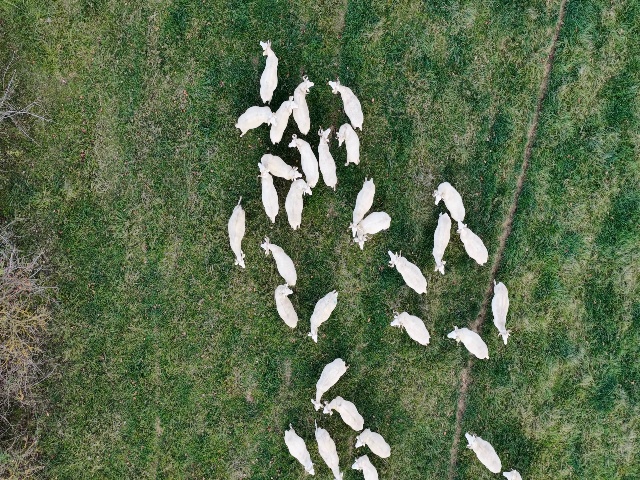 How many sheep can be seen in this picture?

32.